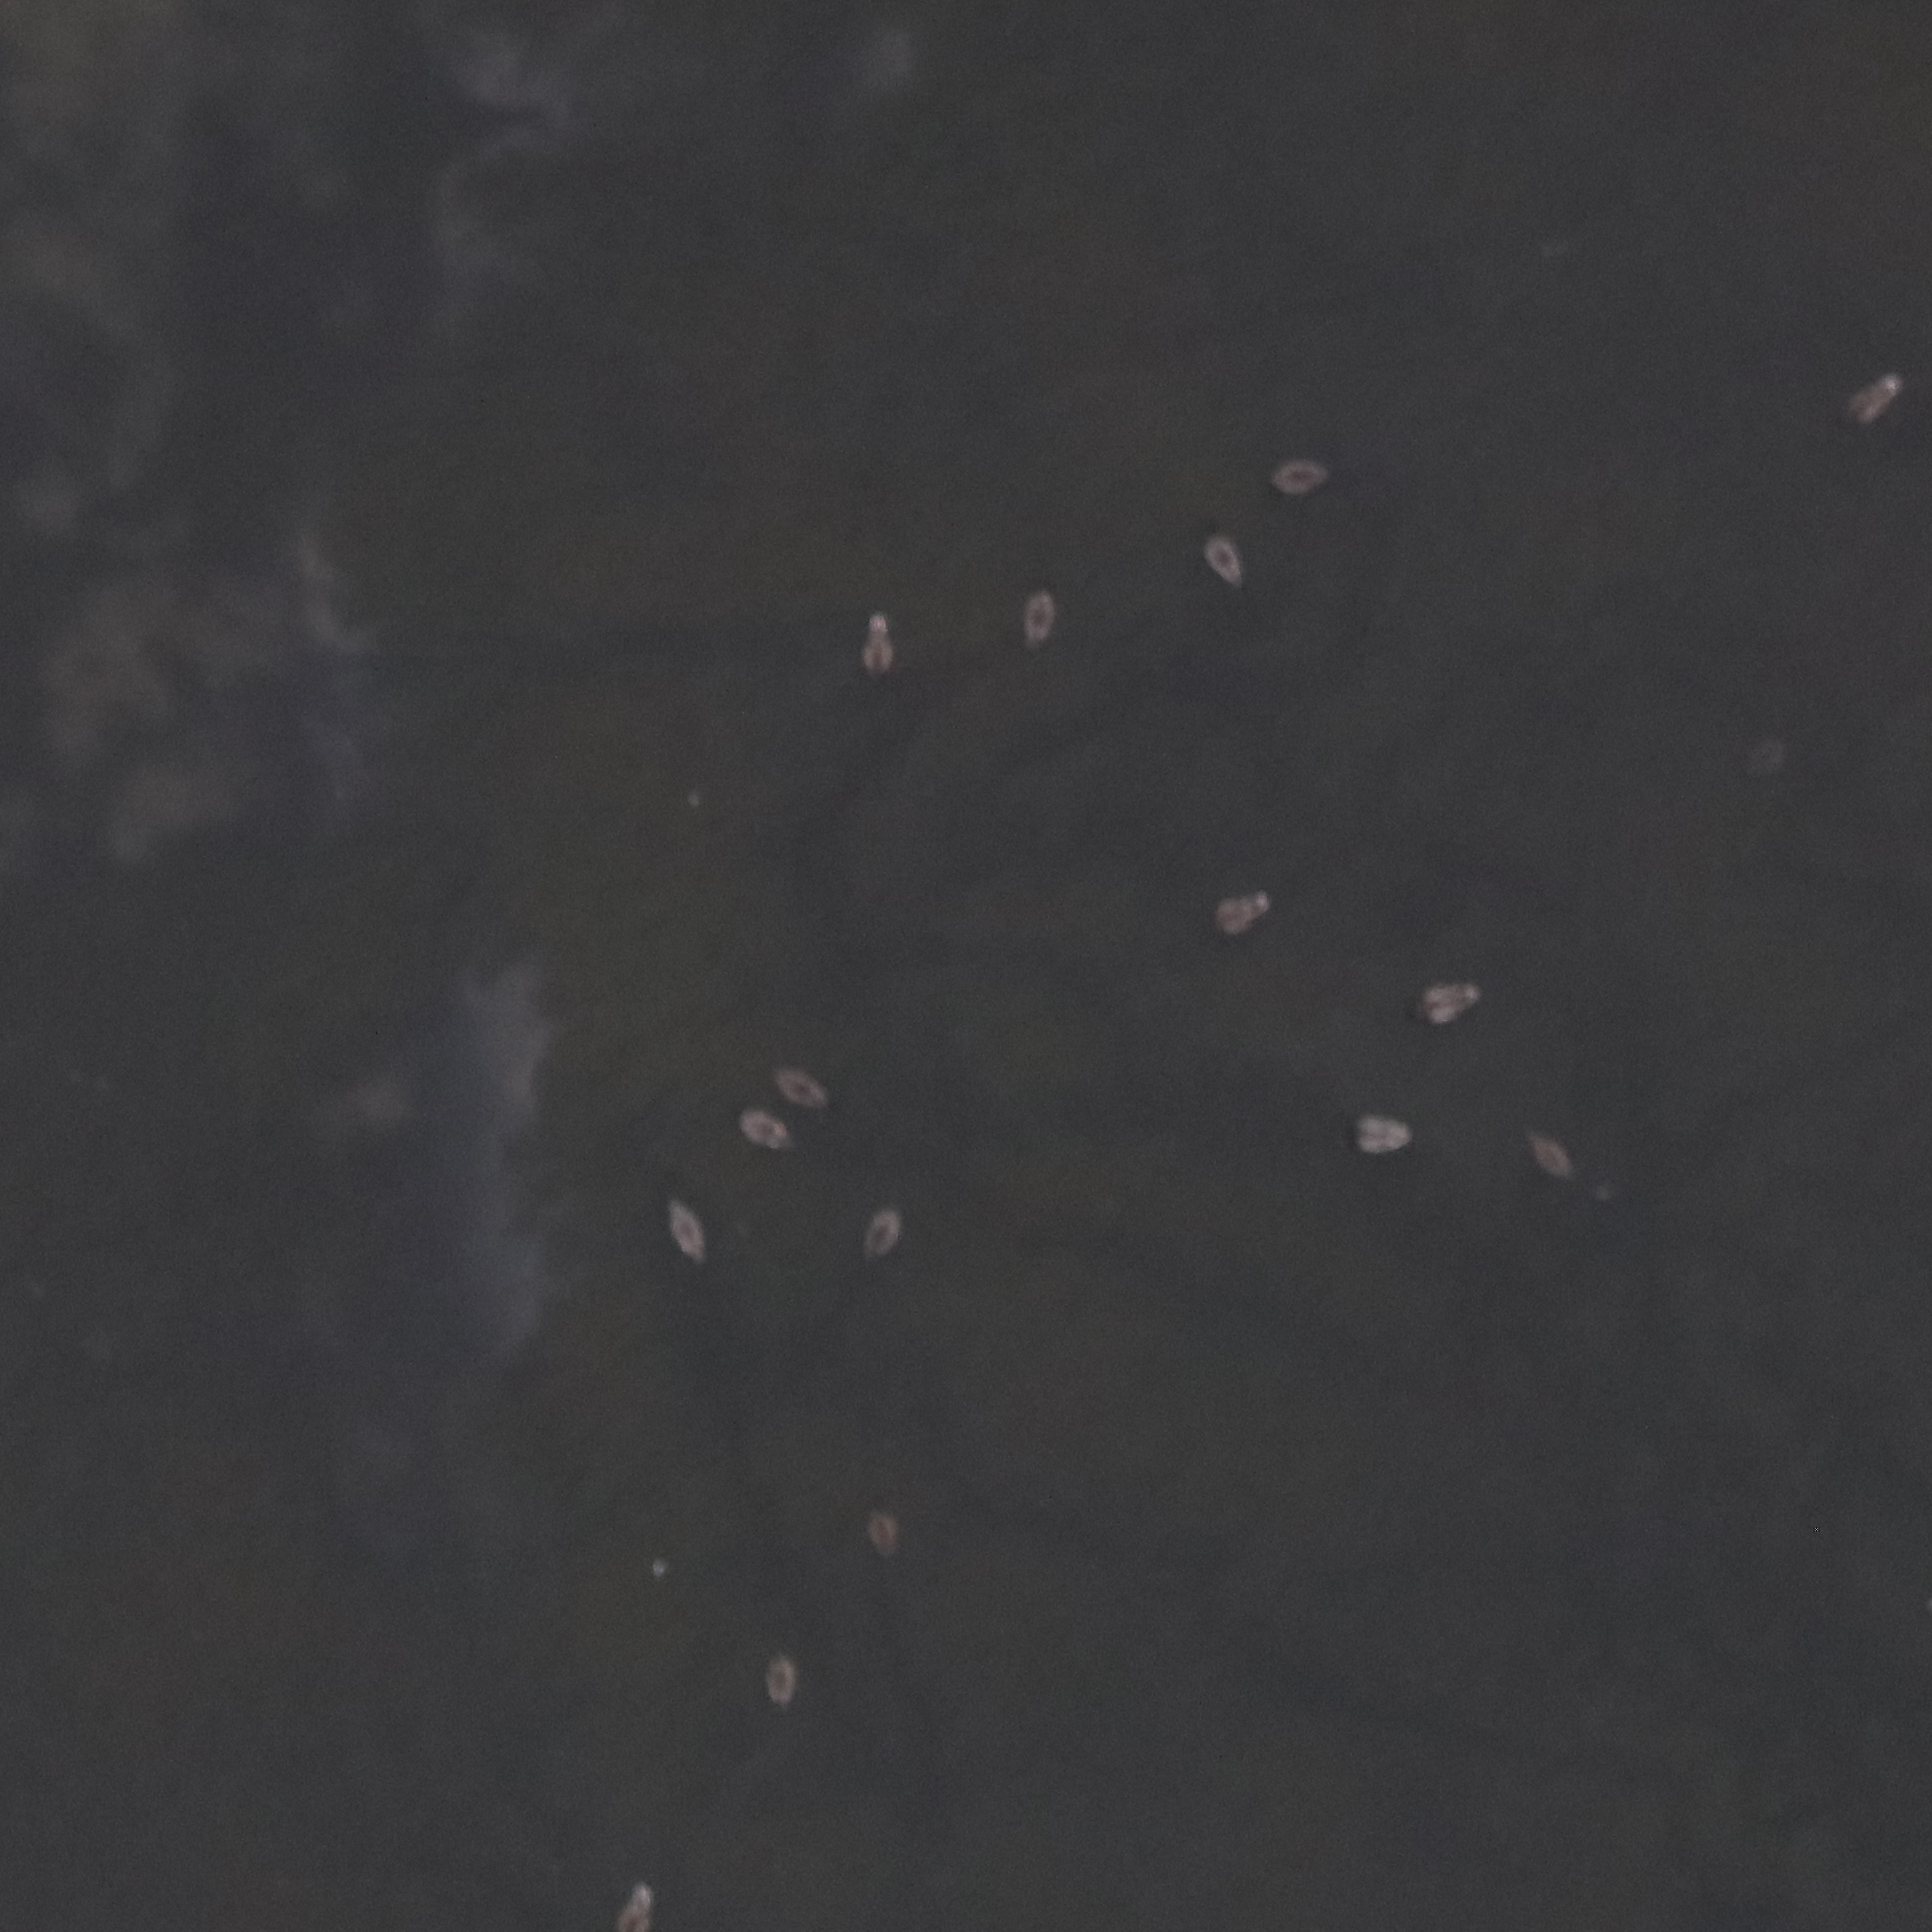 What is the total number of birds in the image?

16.